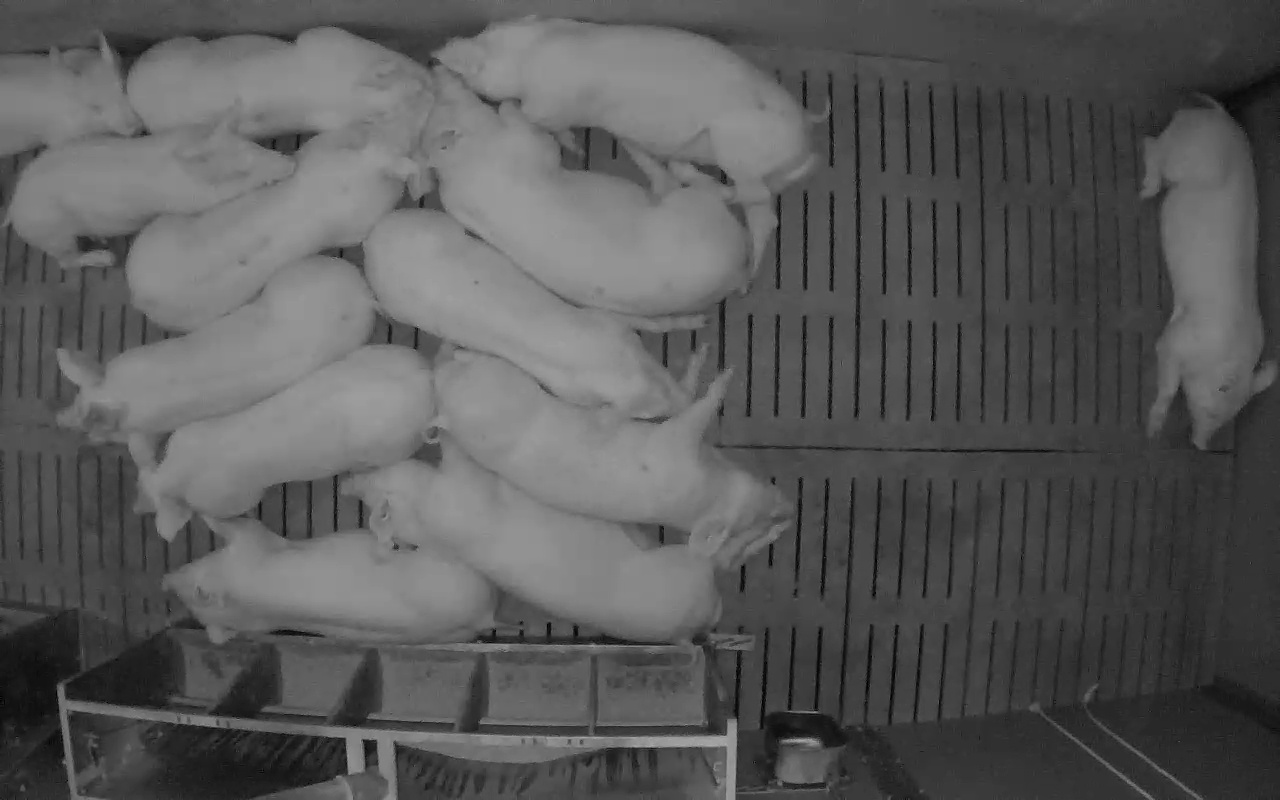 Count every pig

13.